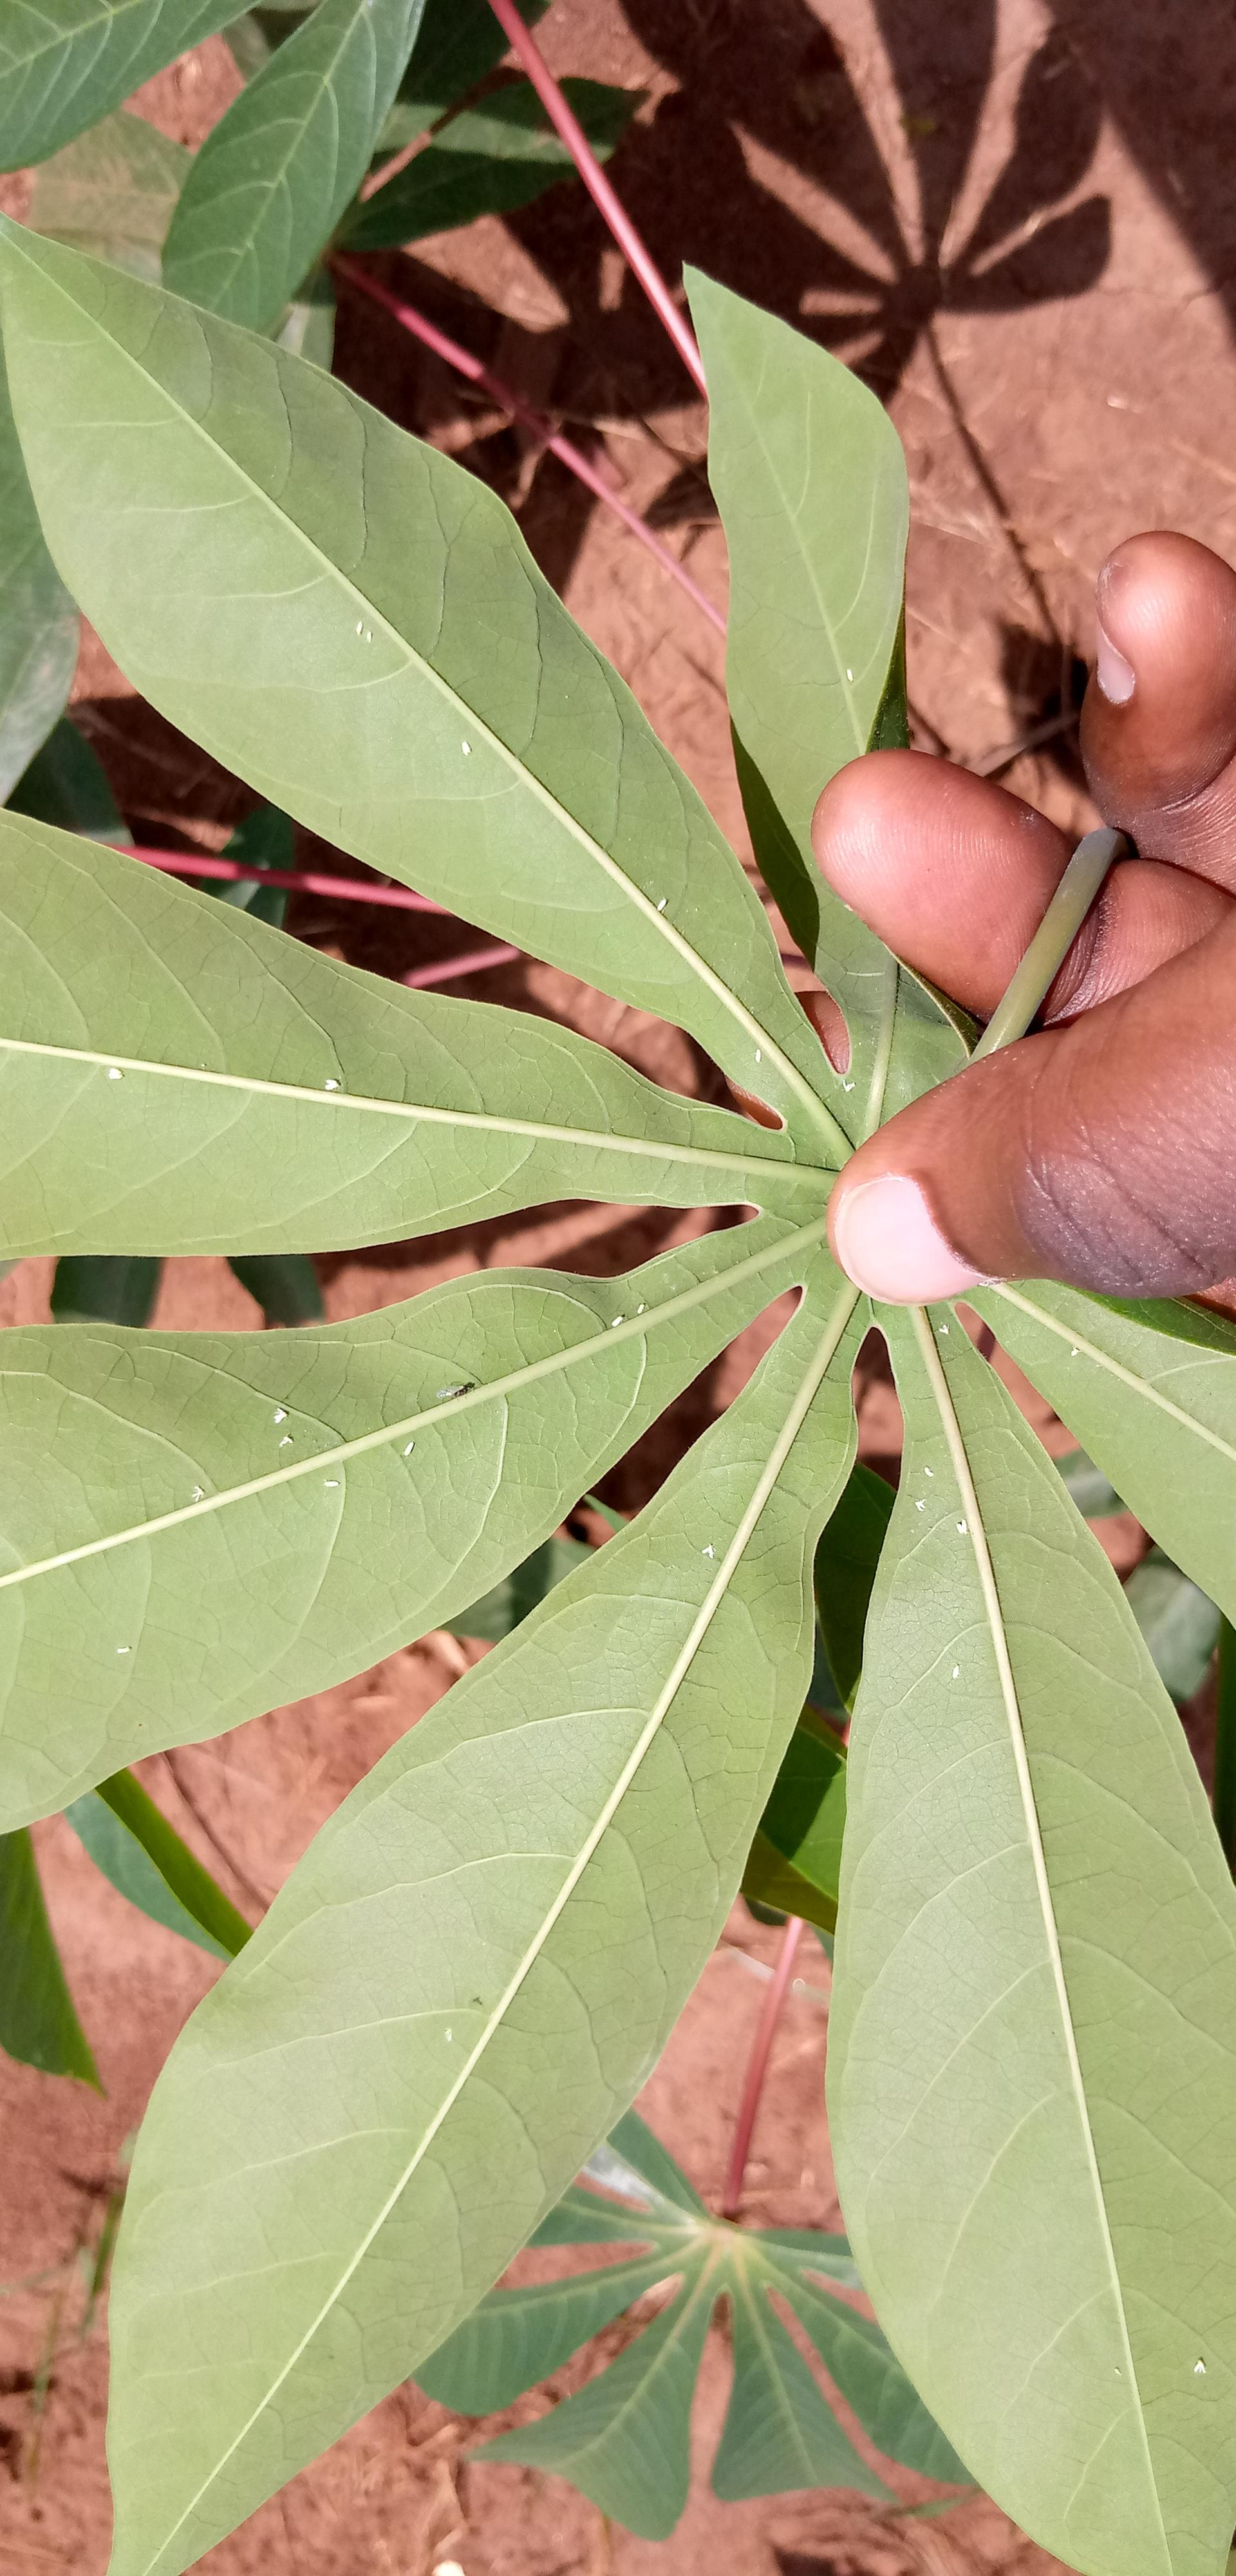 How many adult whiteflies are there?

25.